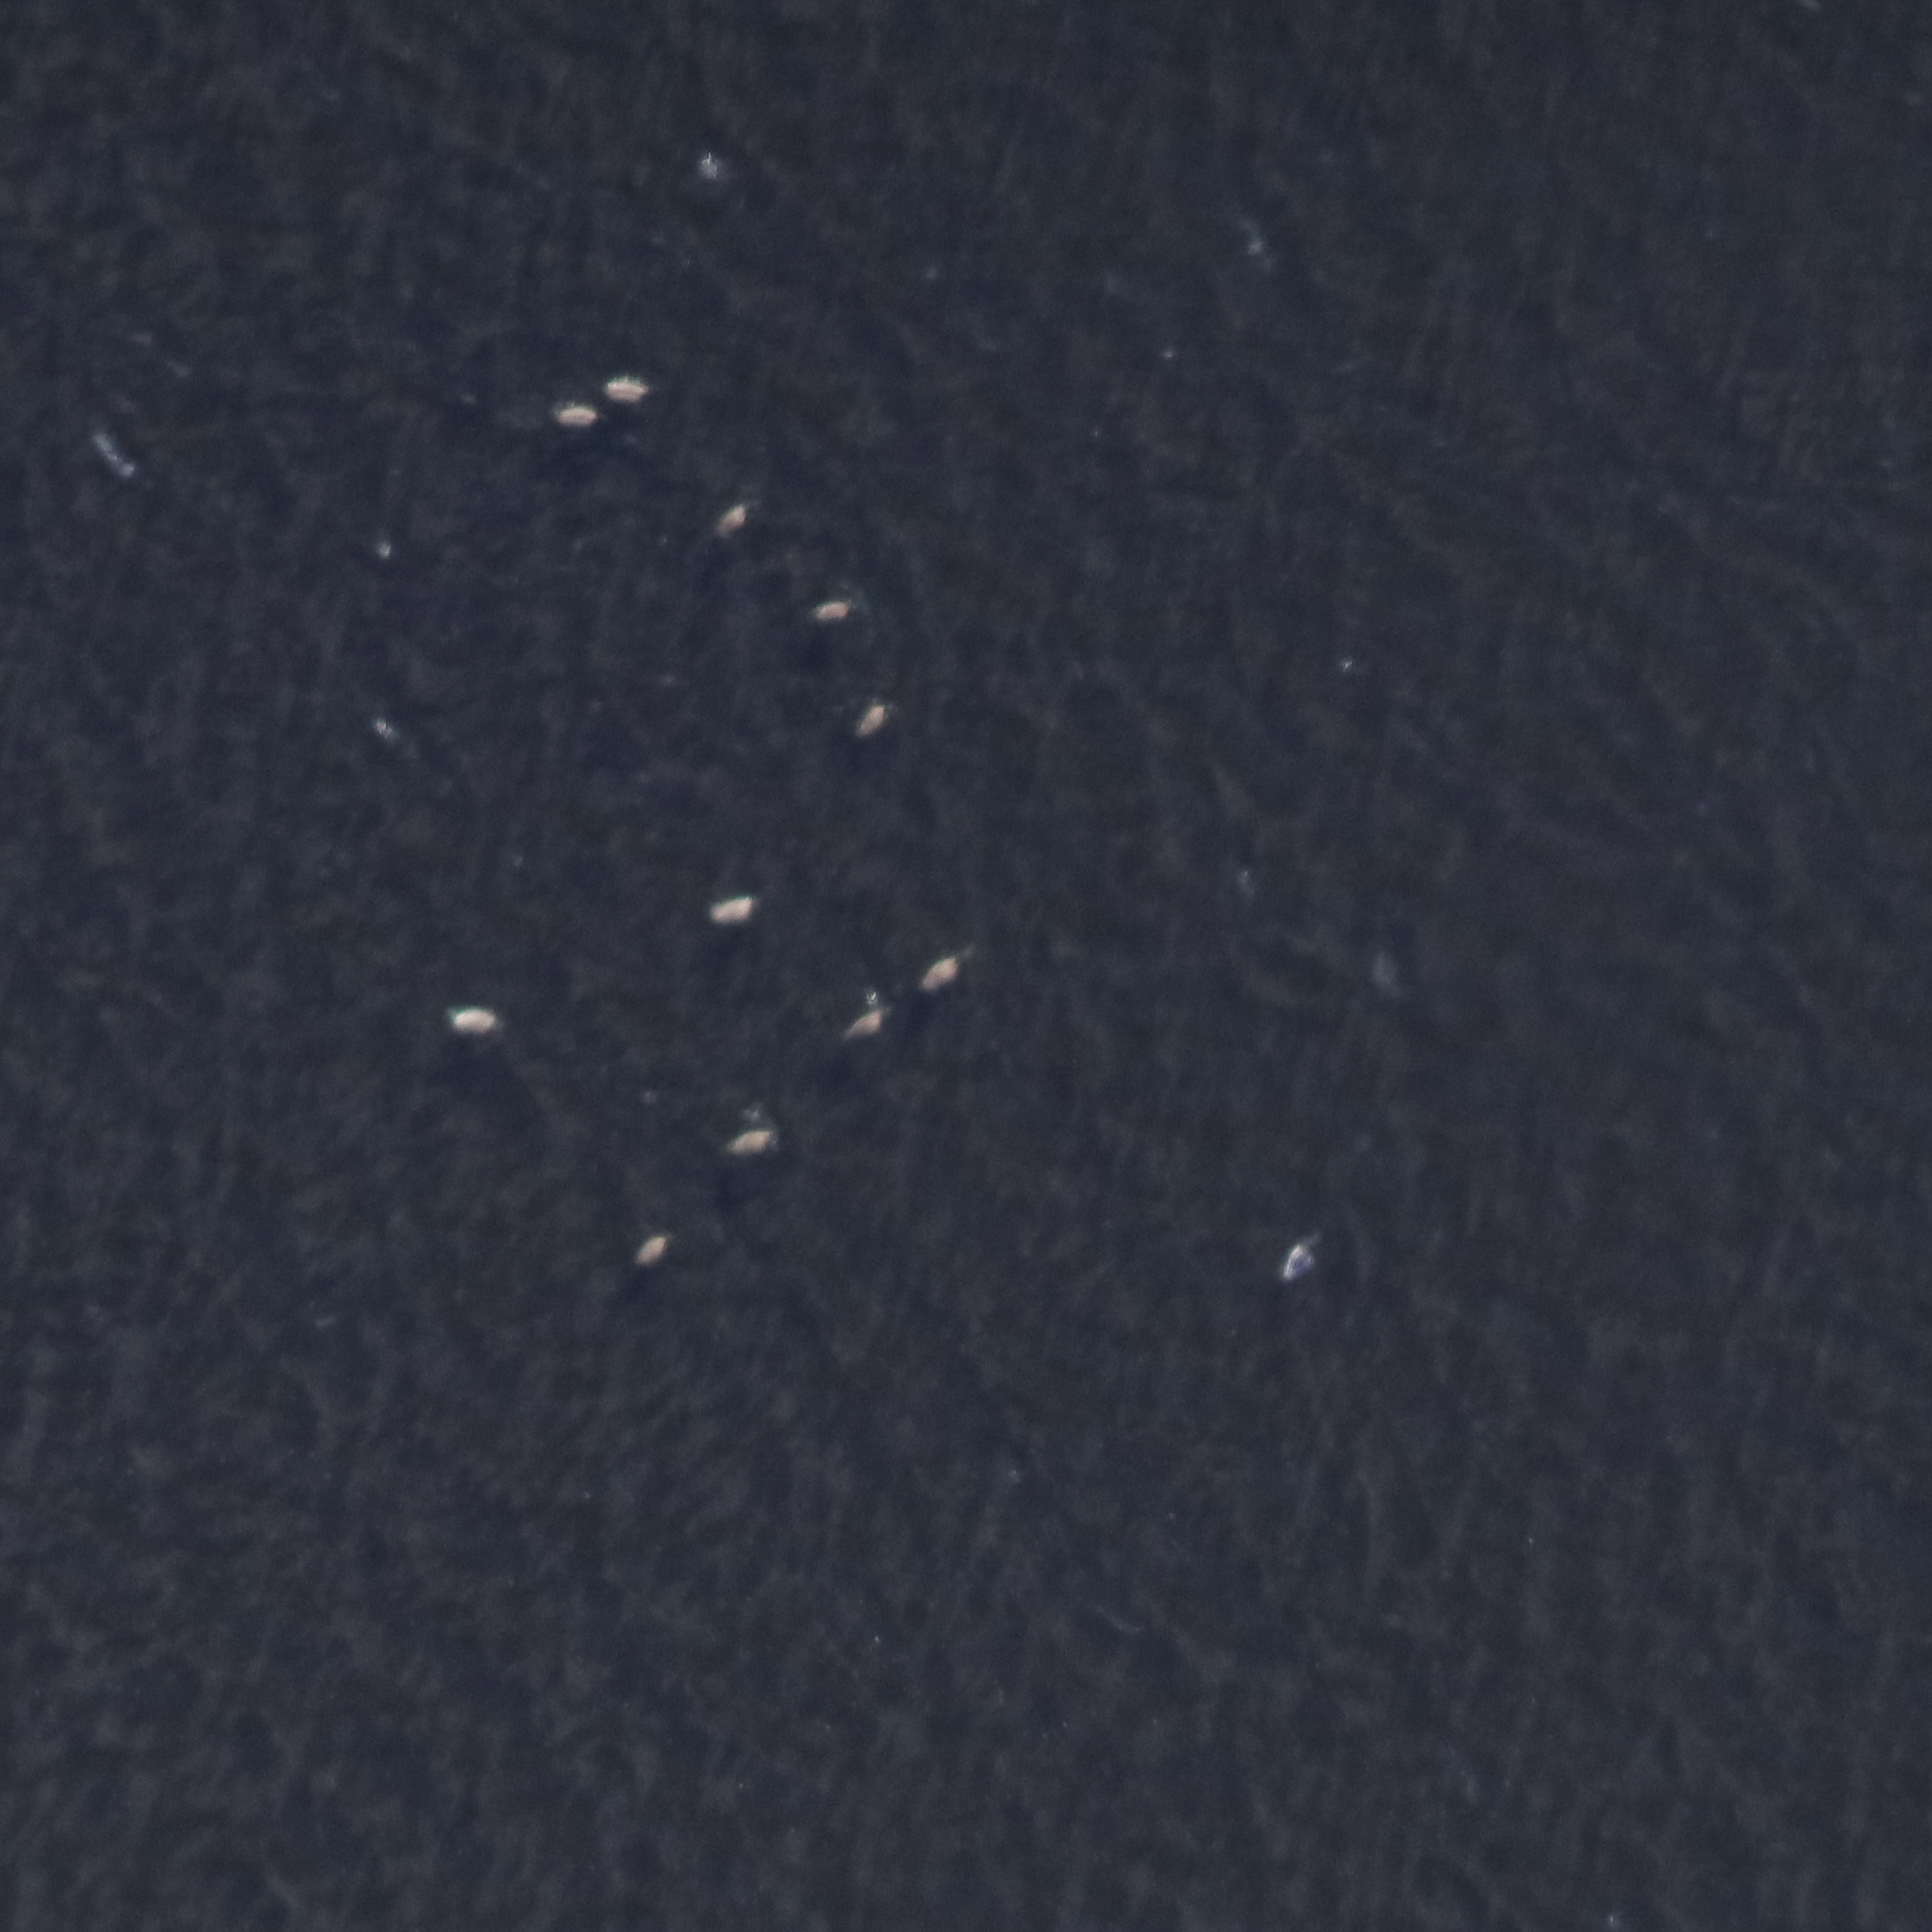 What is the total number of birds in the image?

12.